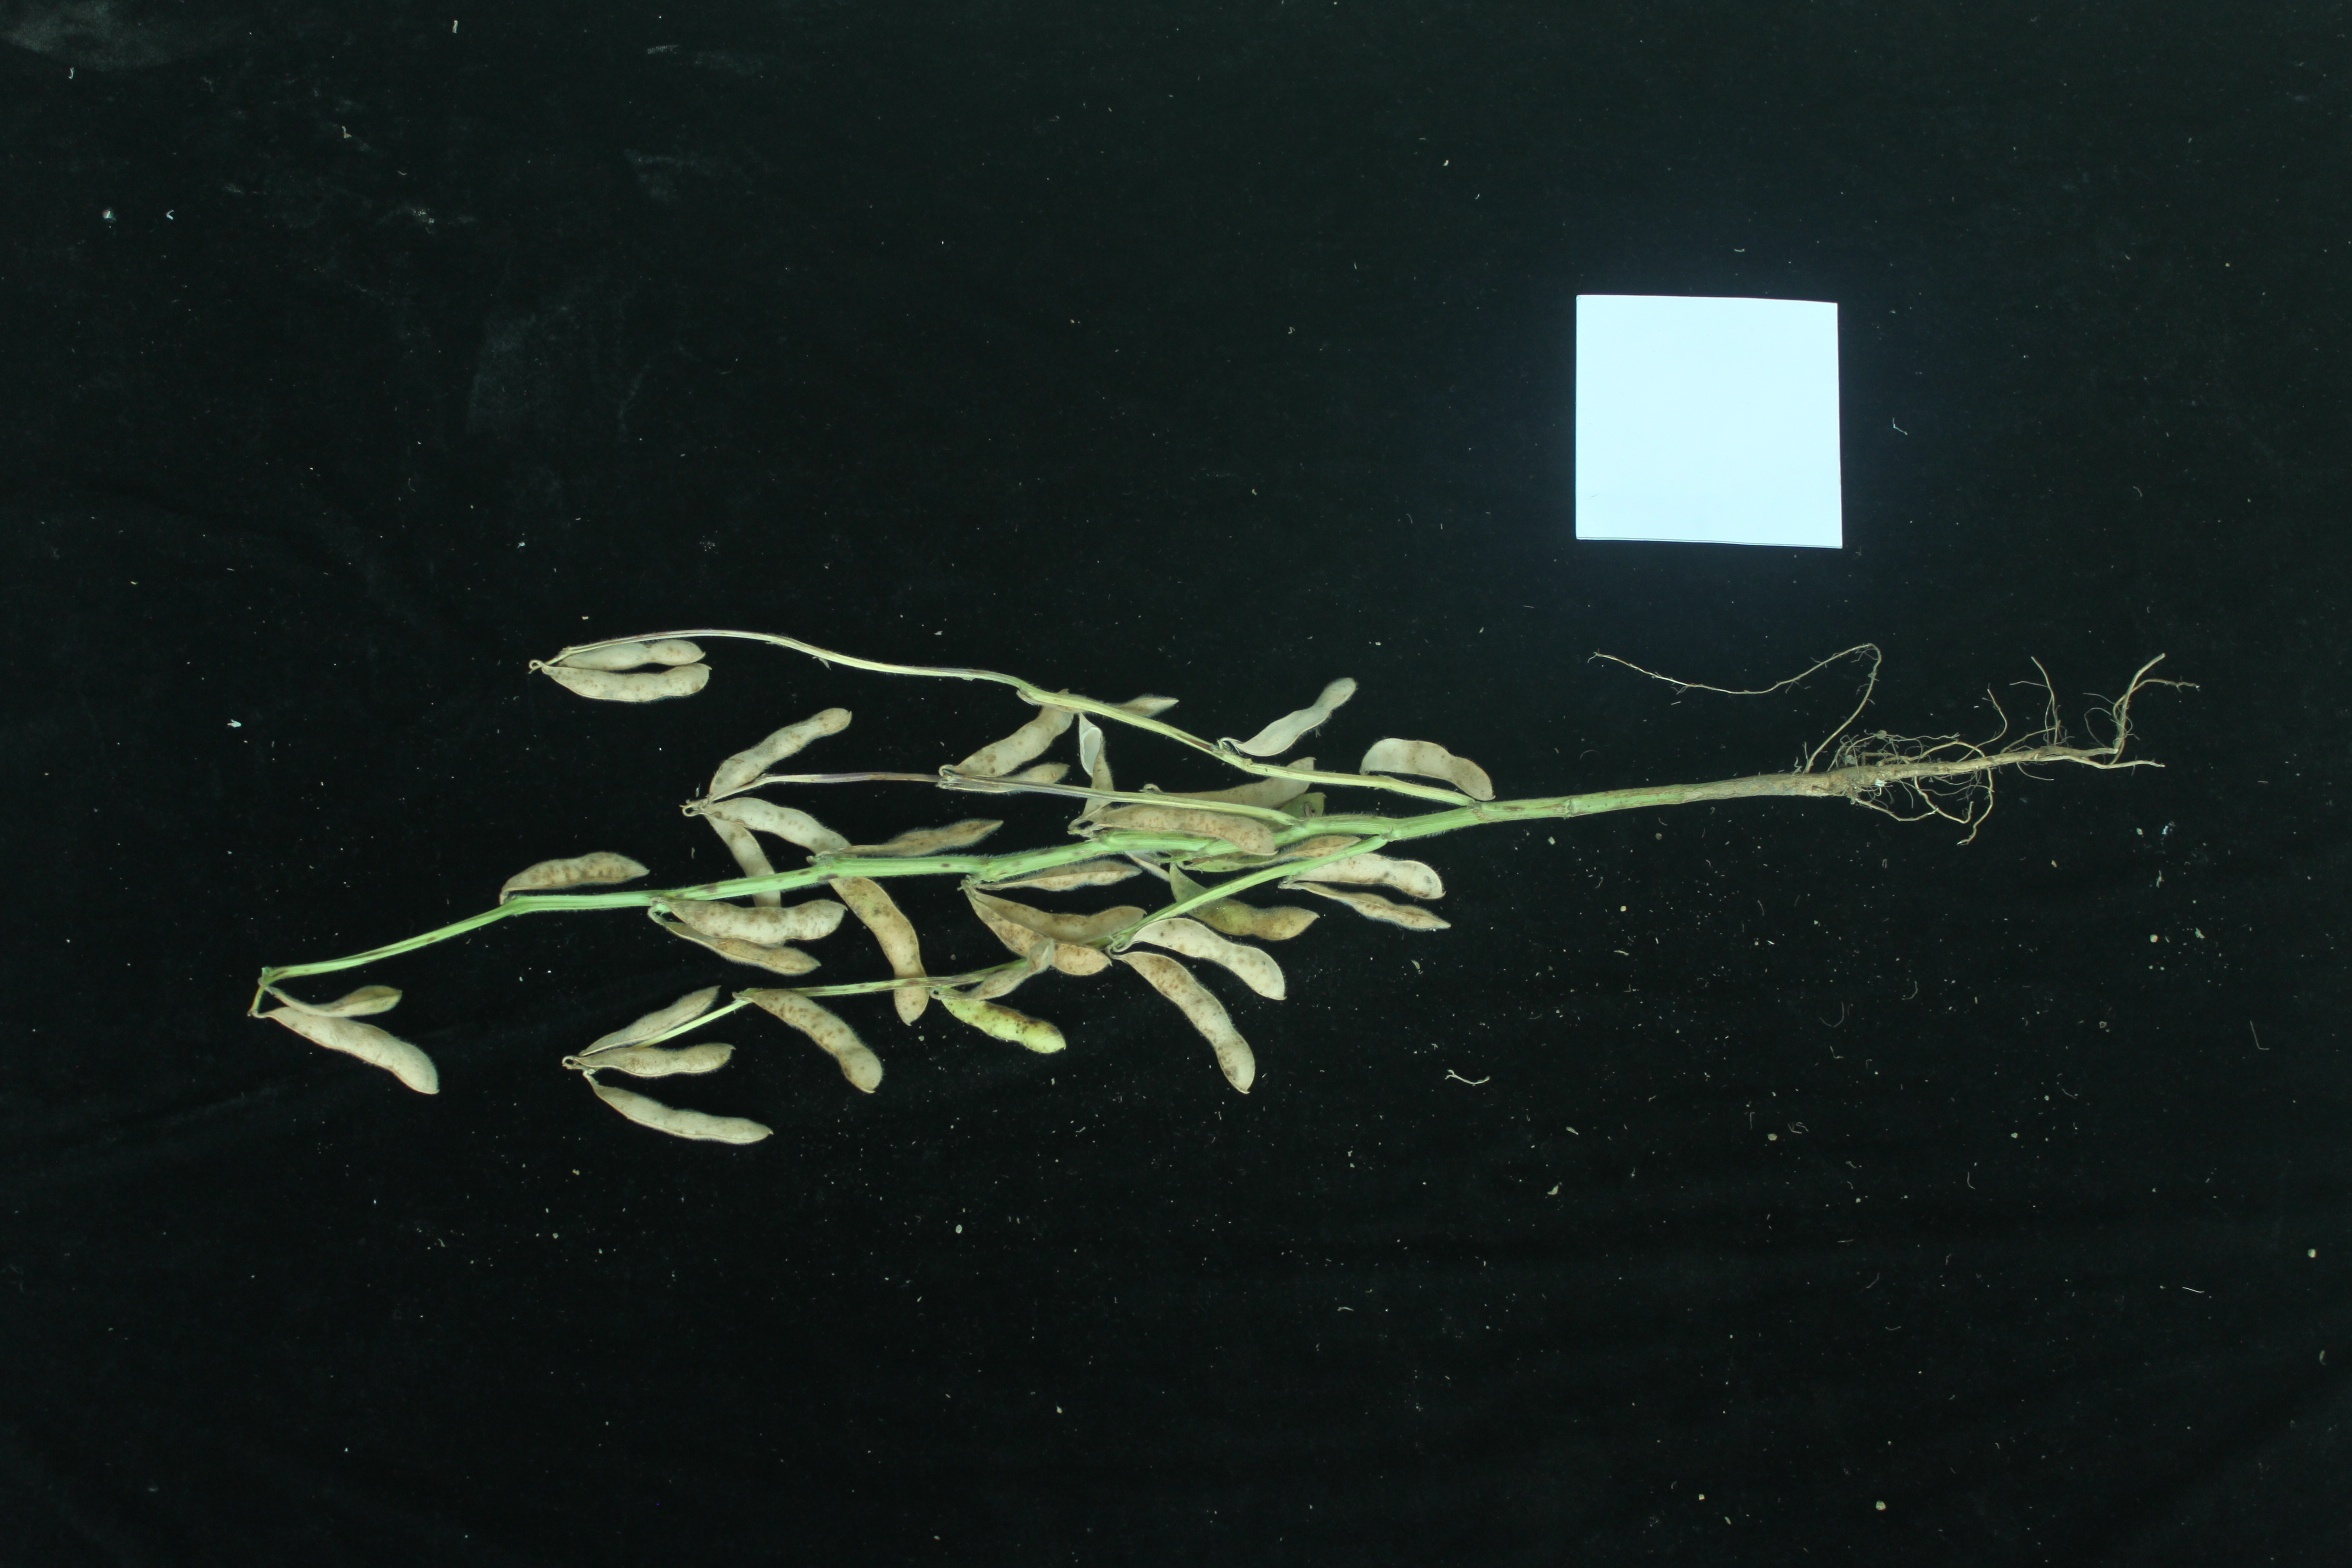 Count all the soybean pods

35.